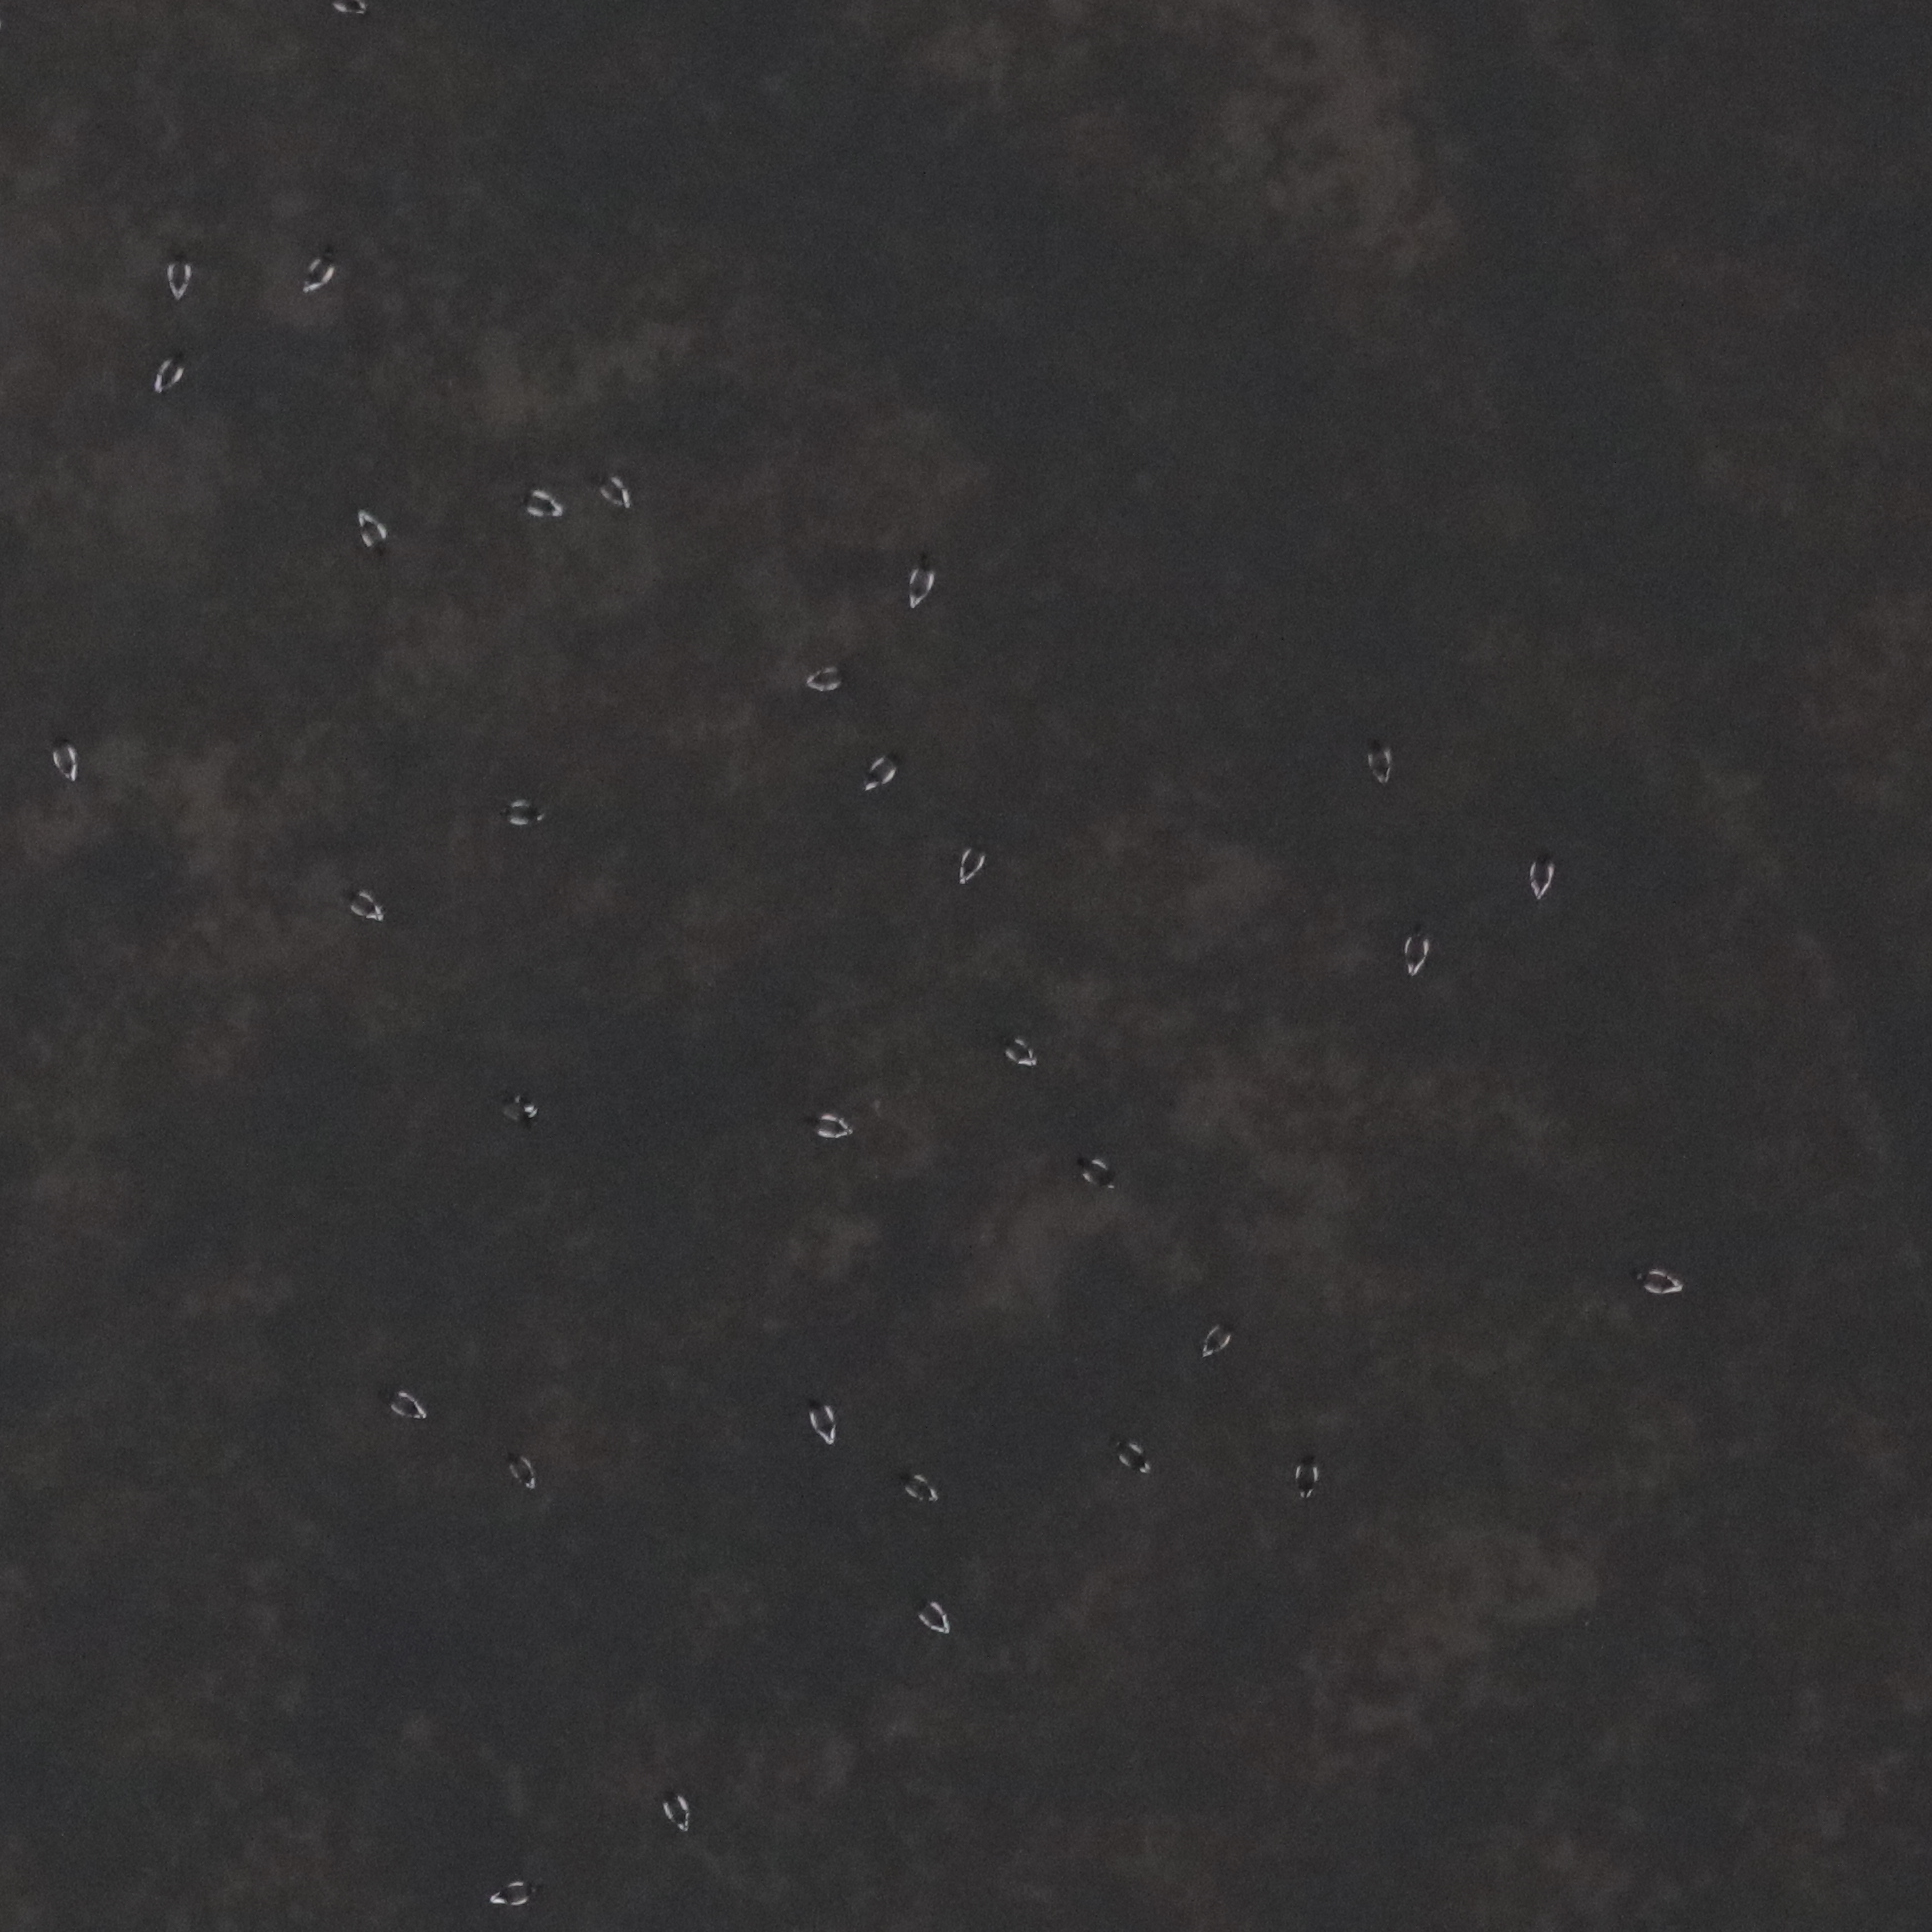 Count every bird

32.